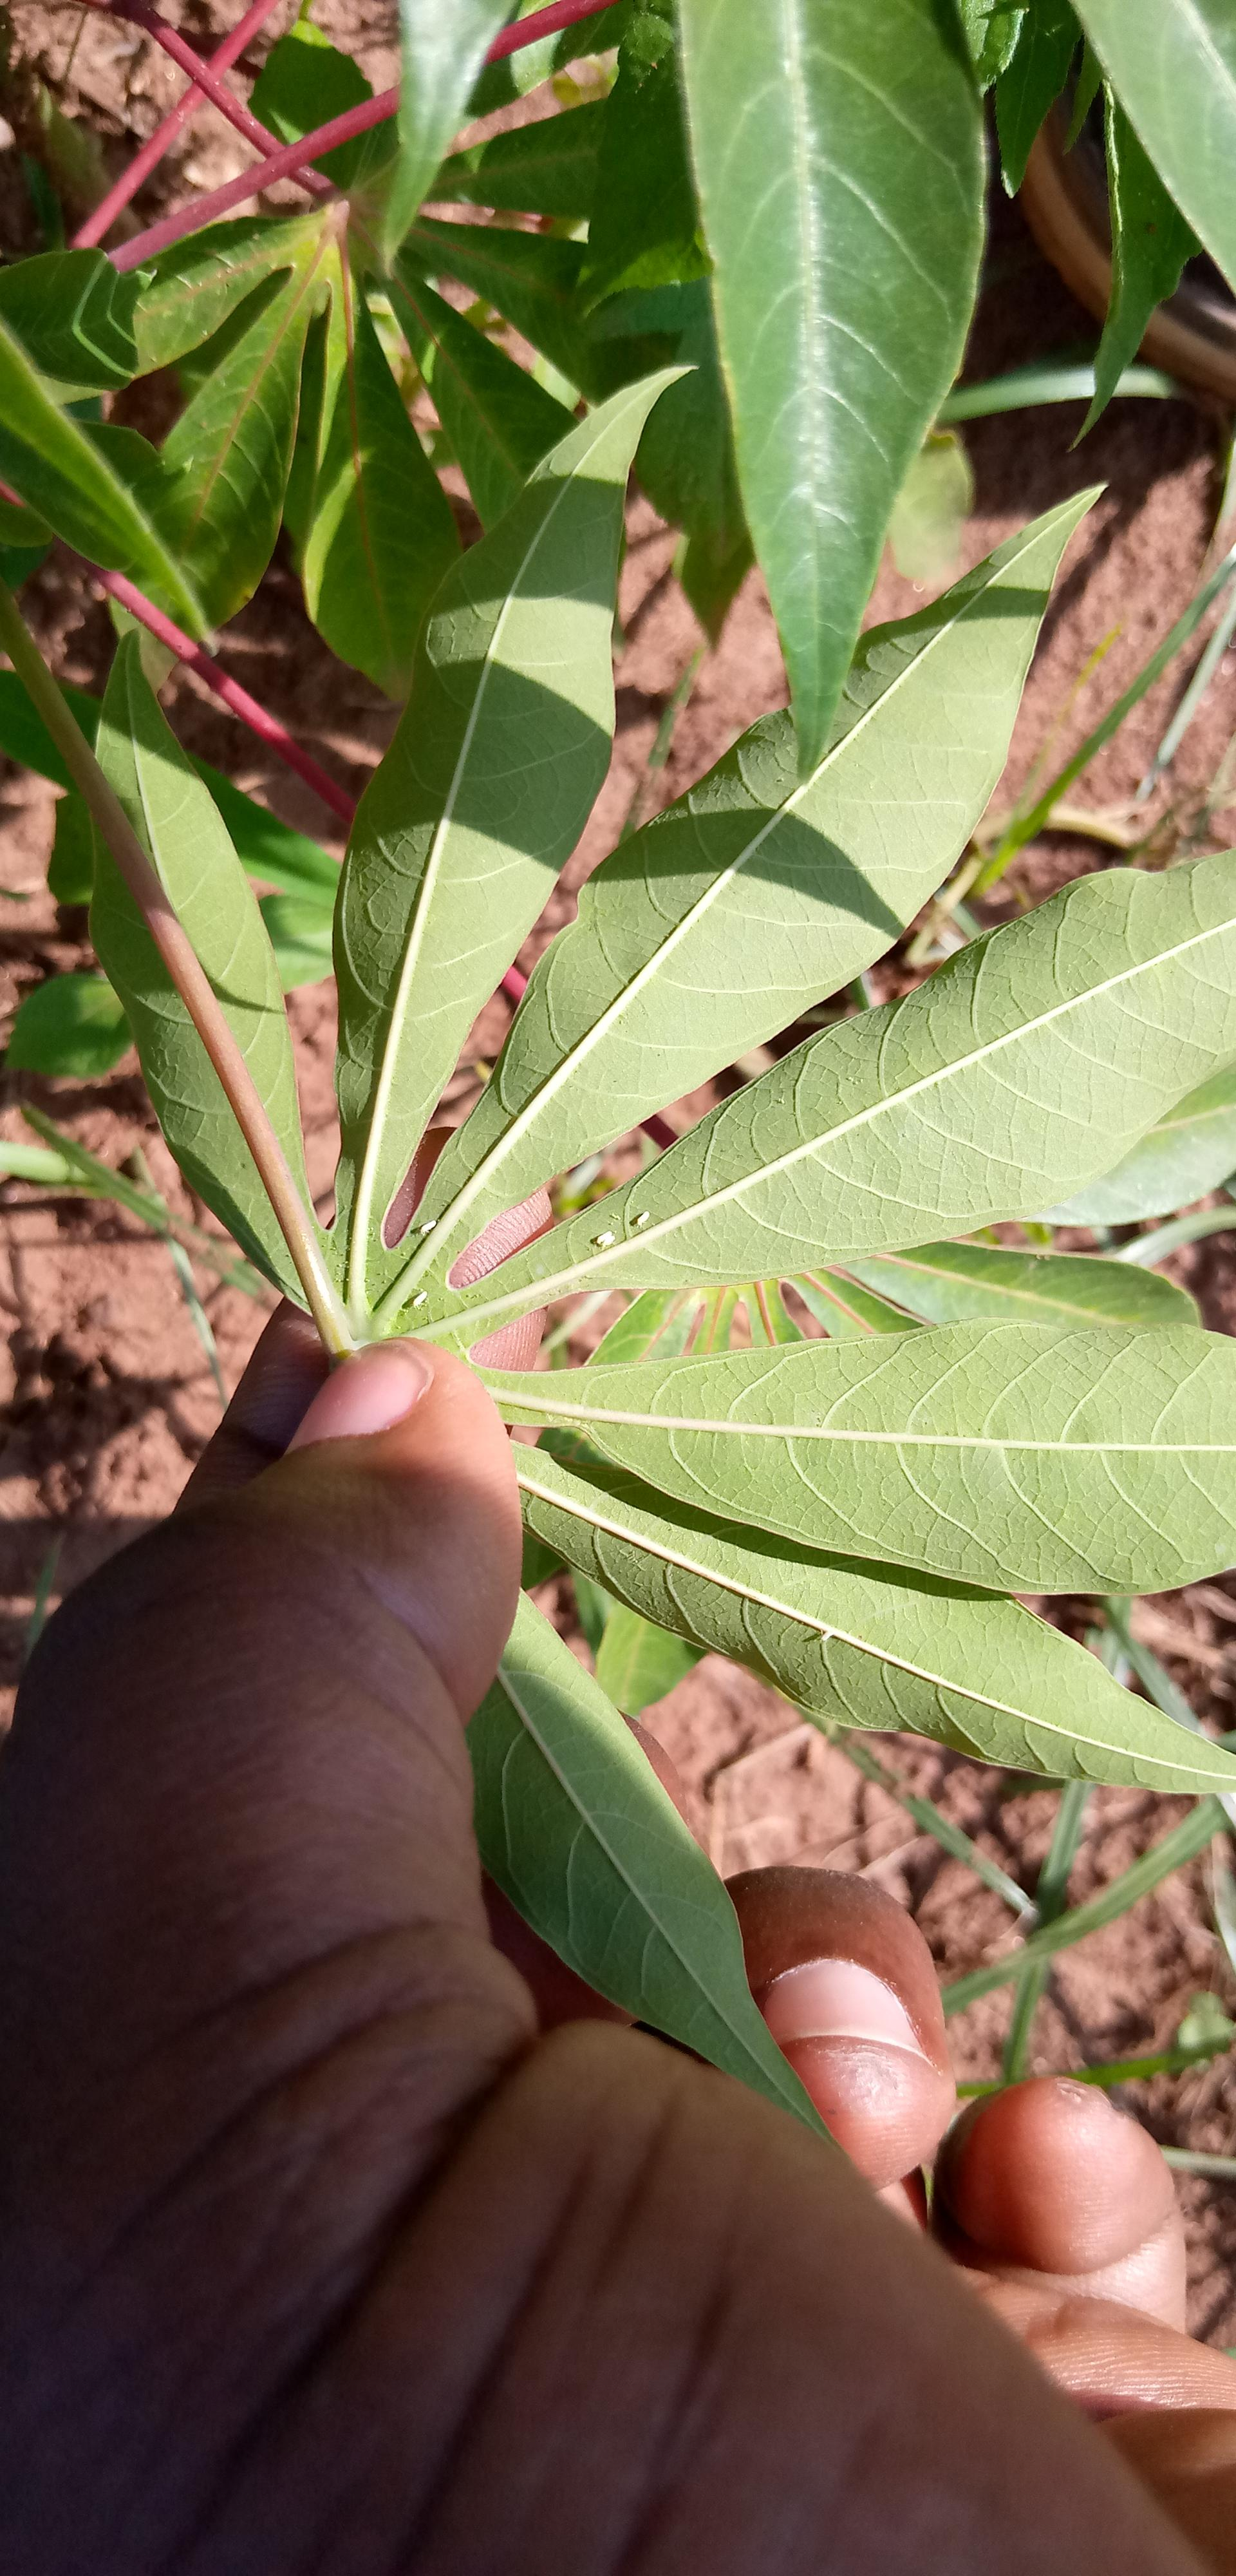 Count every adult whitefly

6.